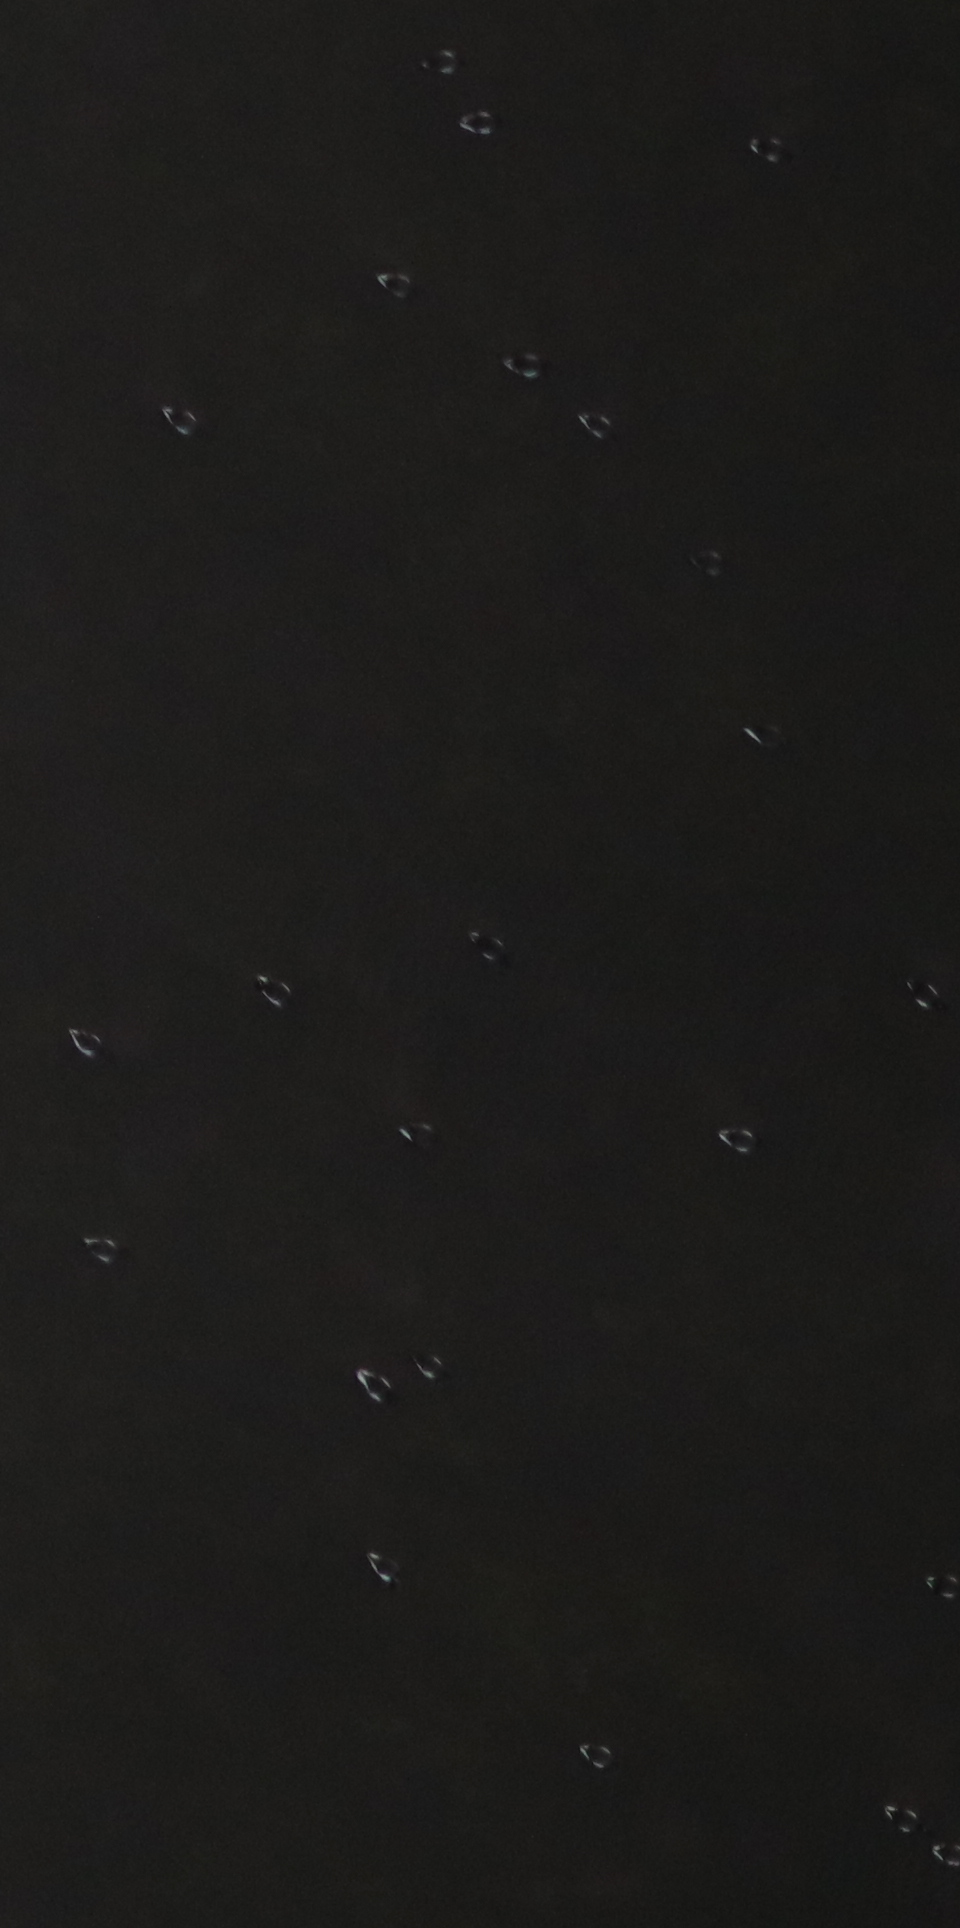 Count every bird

22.